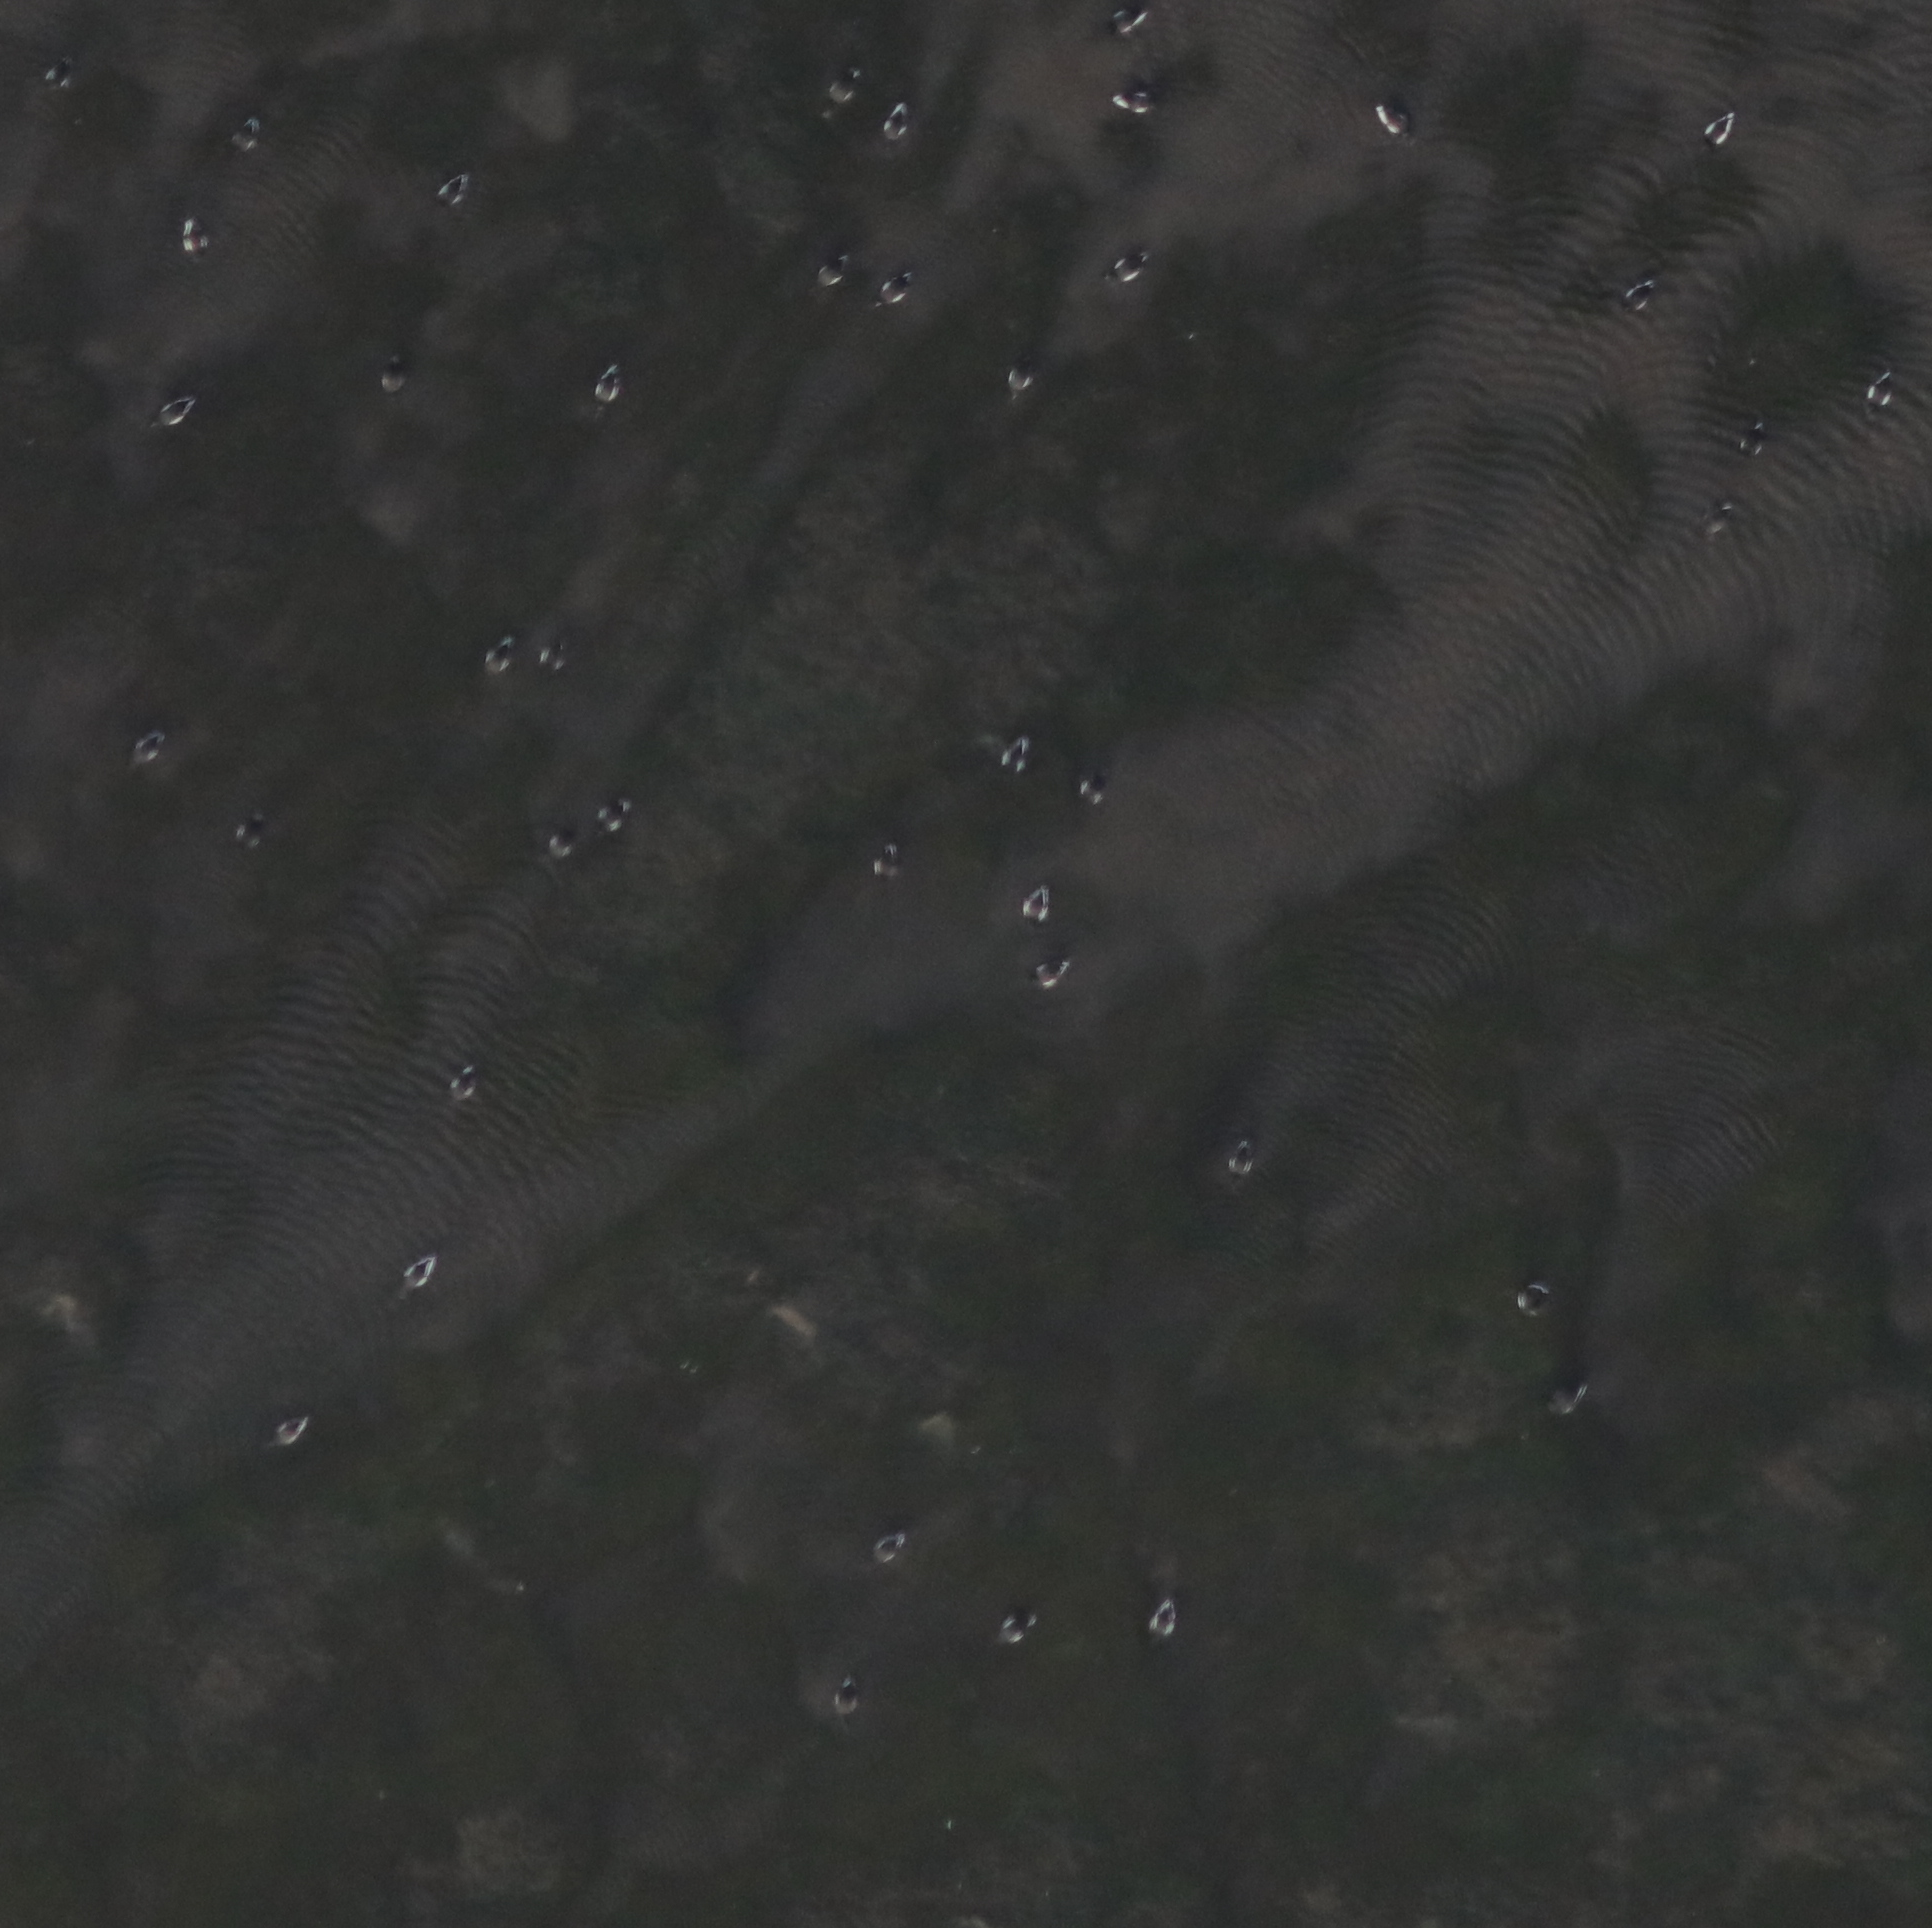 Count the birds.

42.